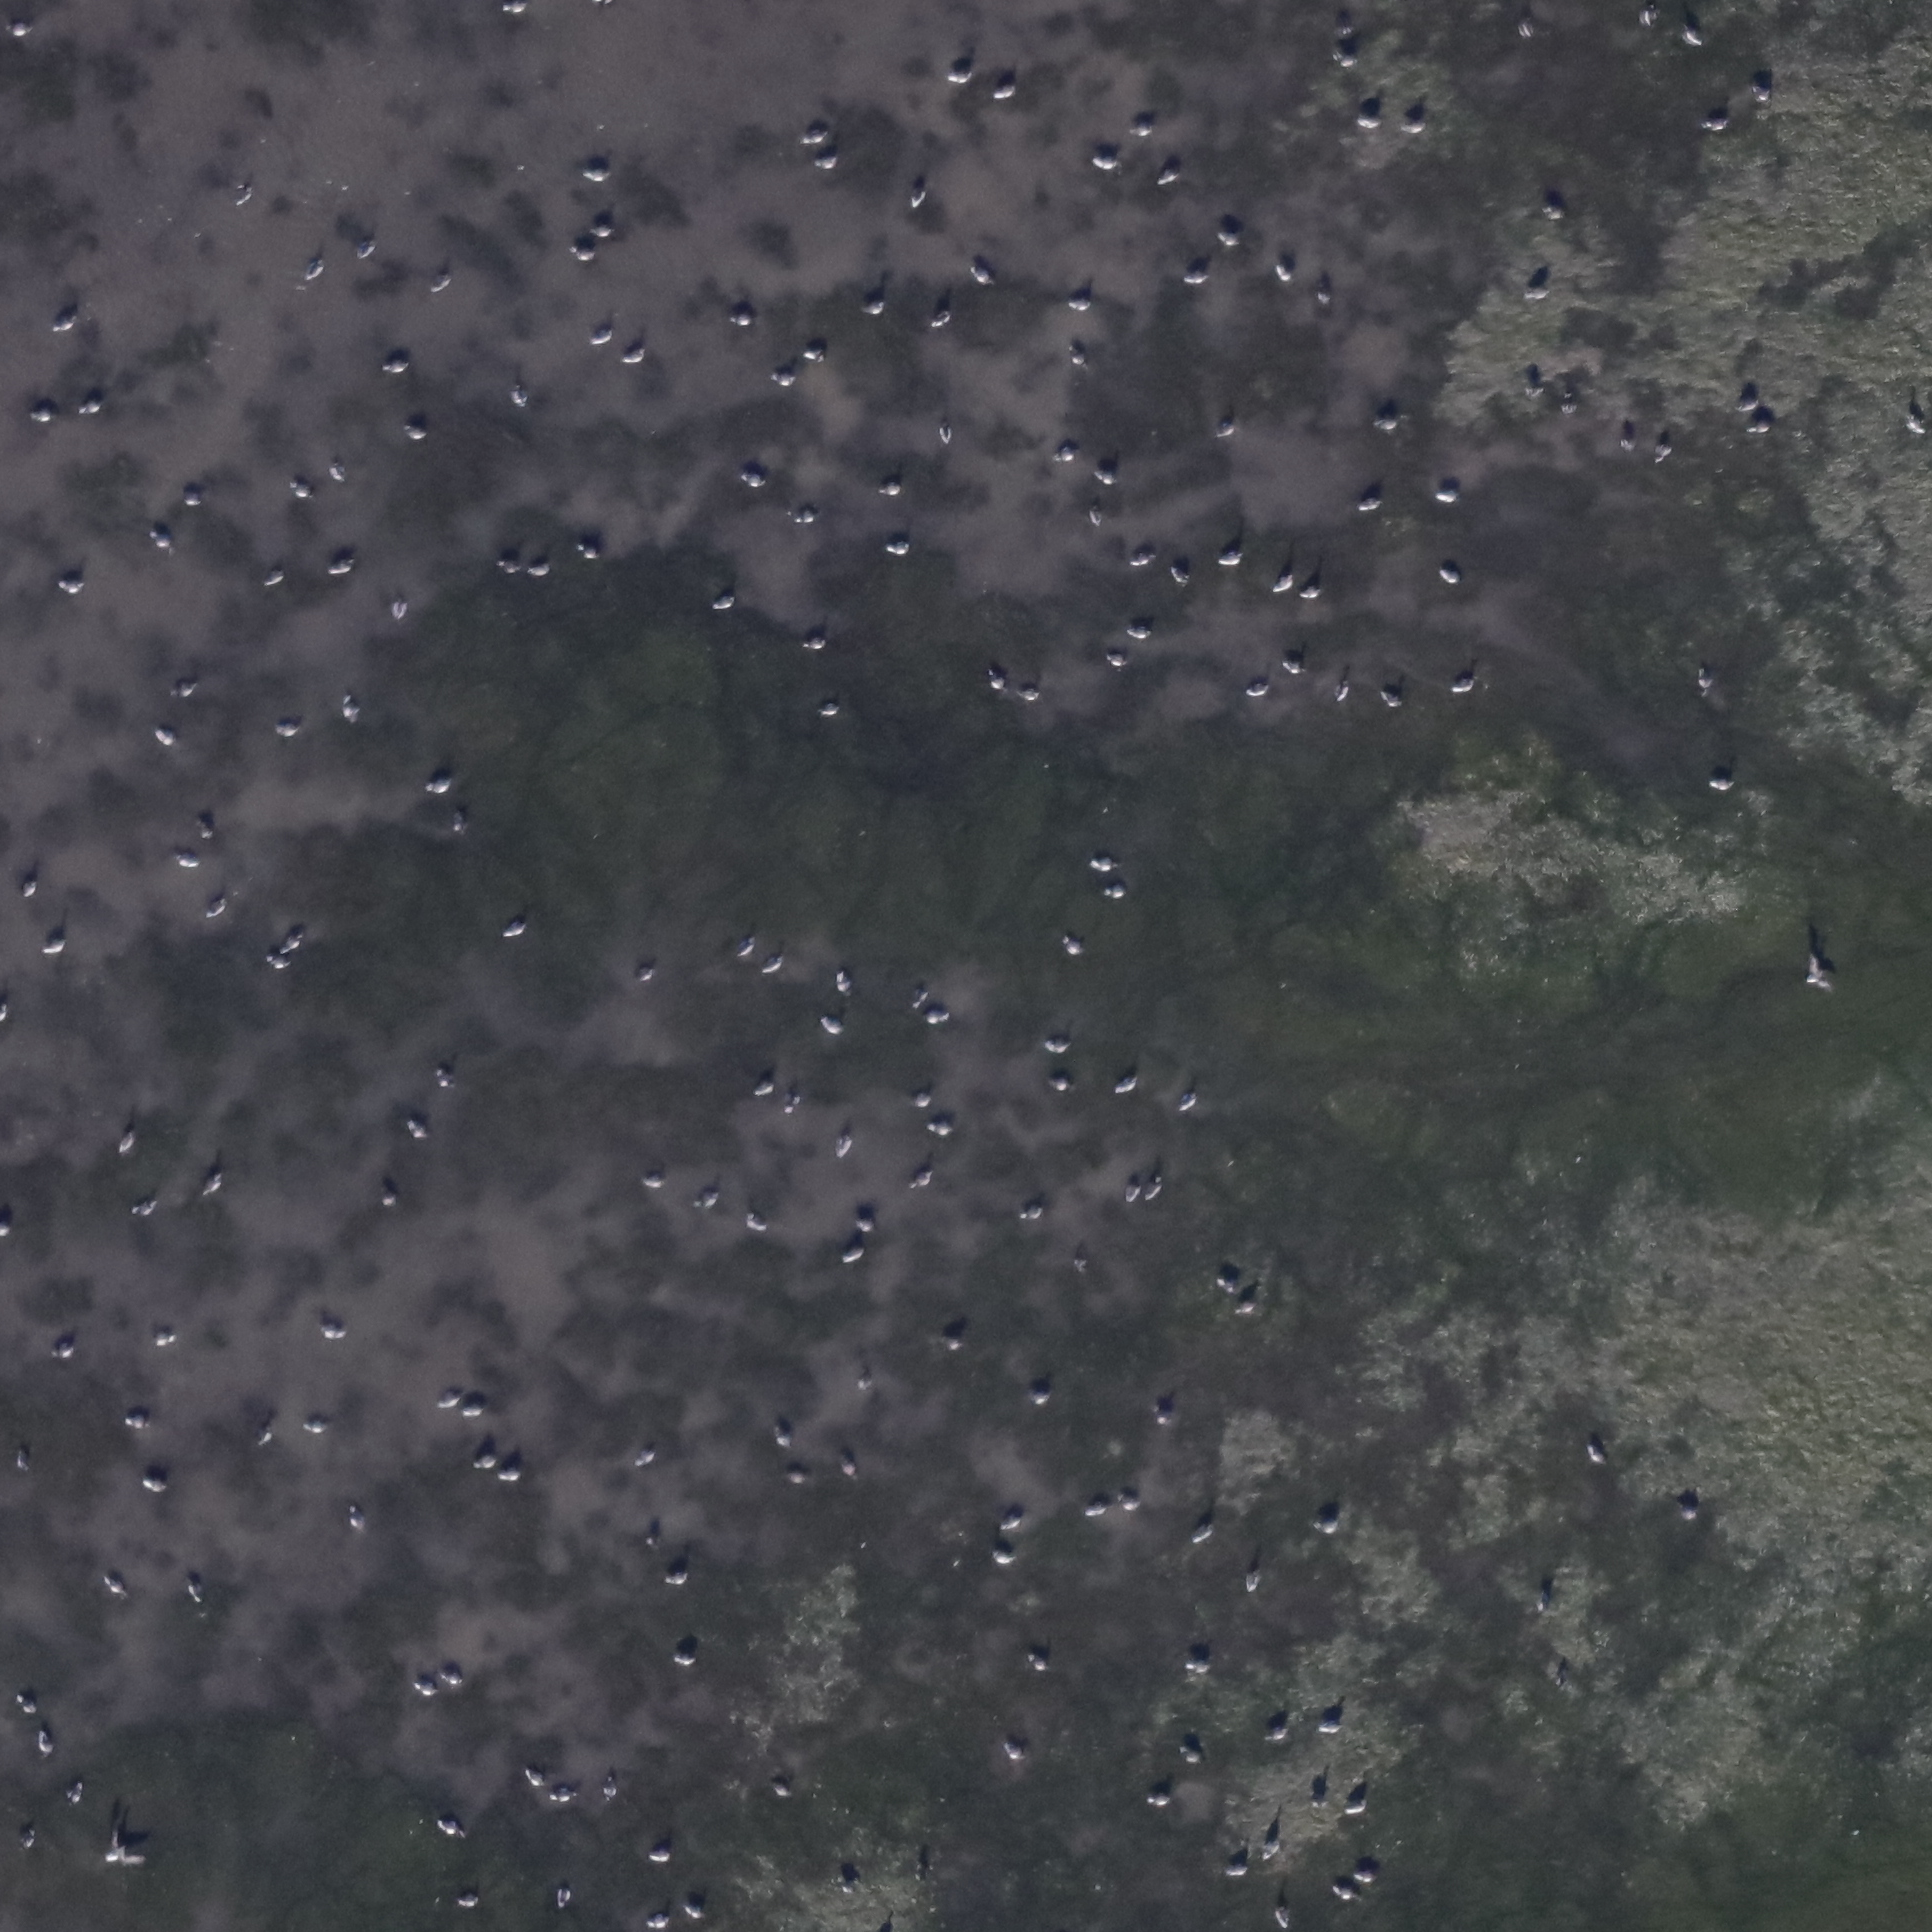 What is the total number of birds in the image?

221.